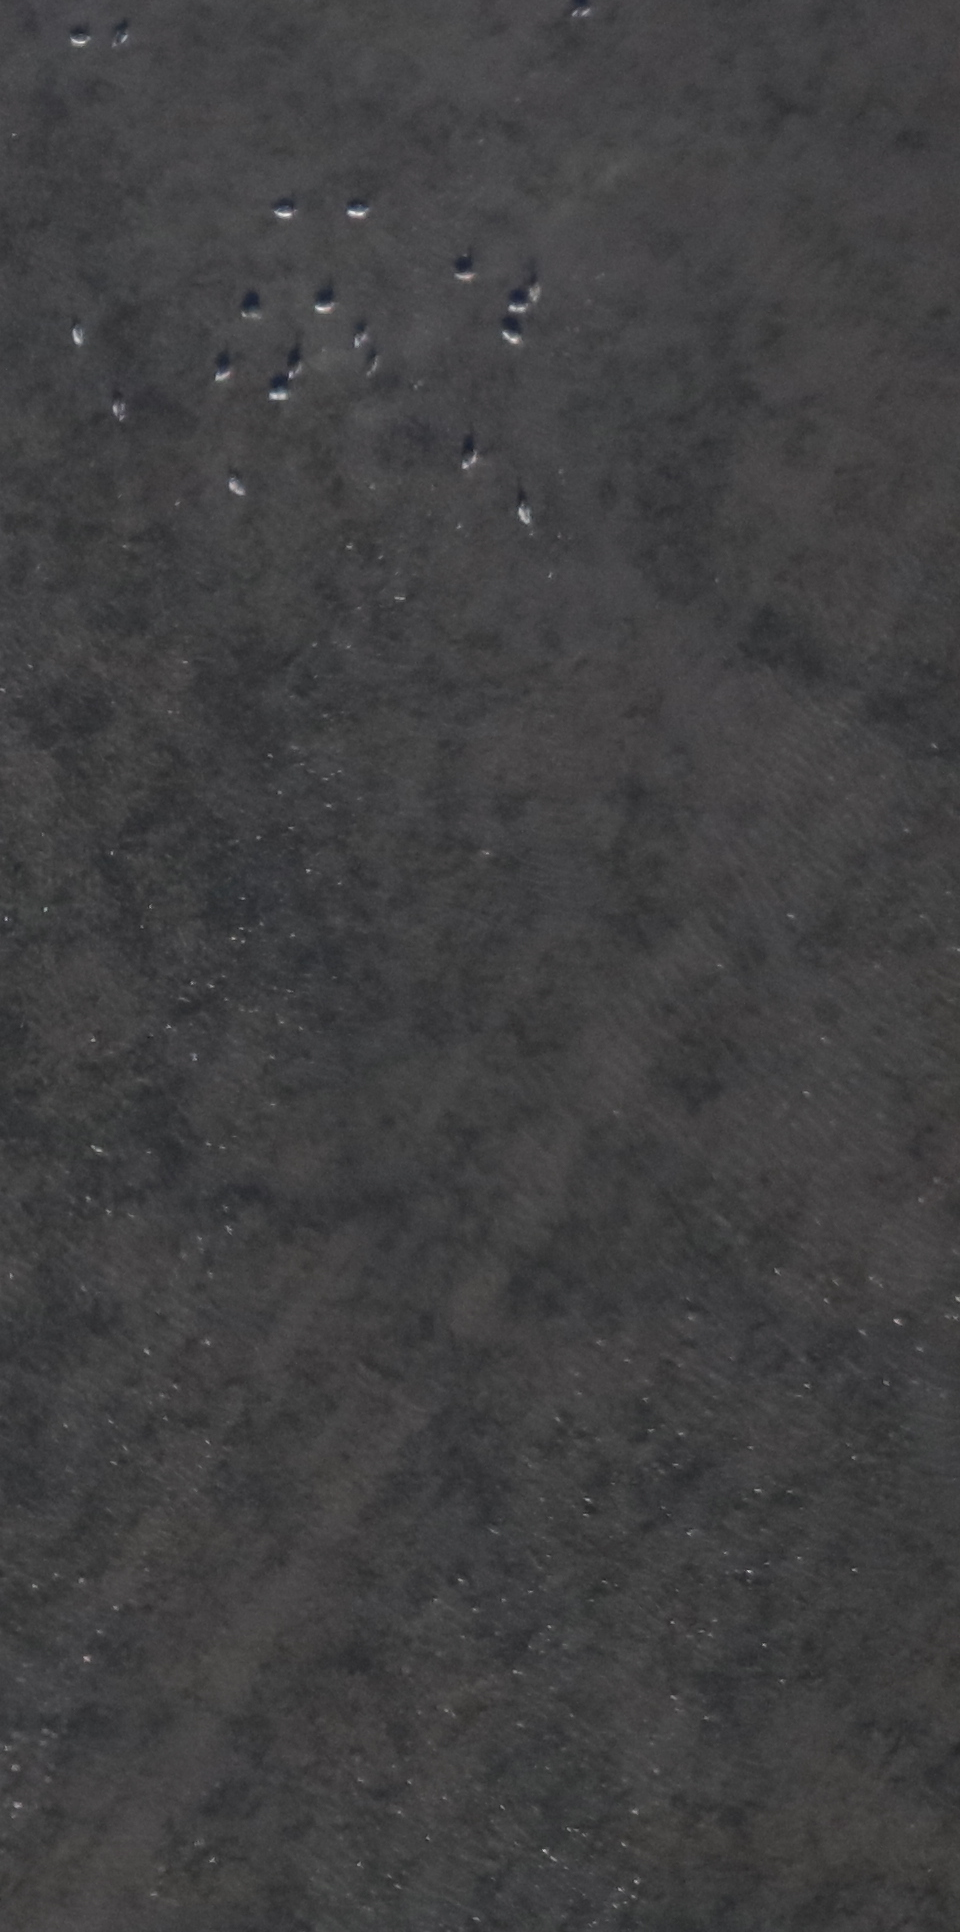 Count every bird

21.